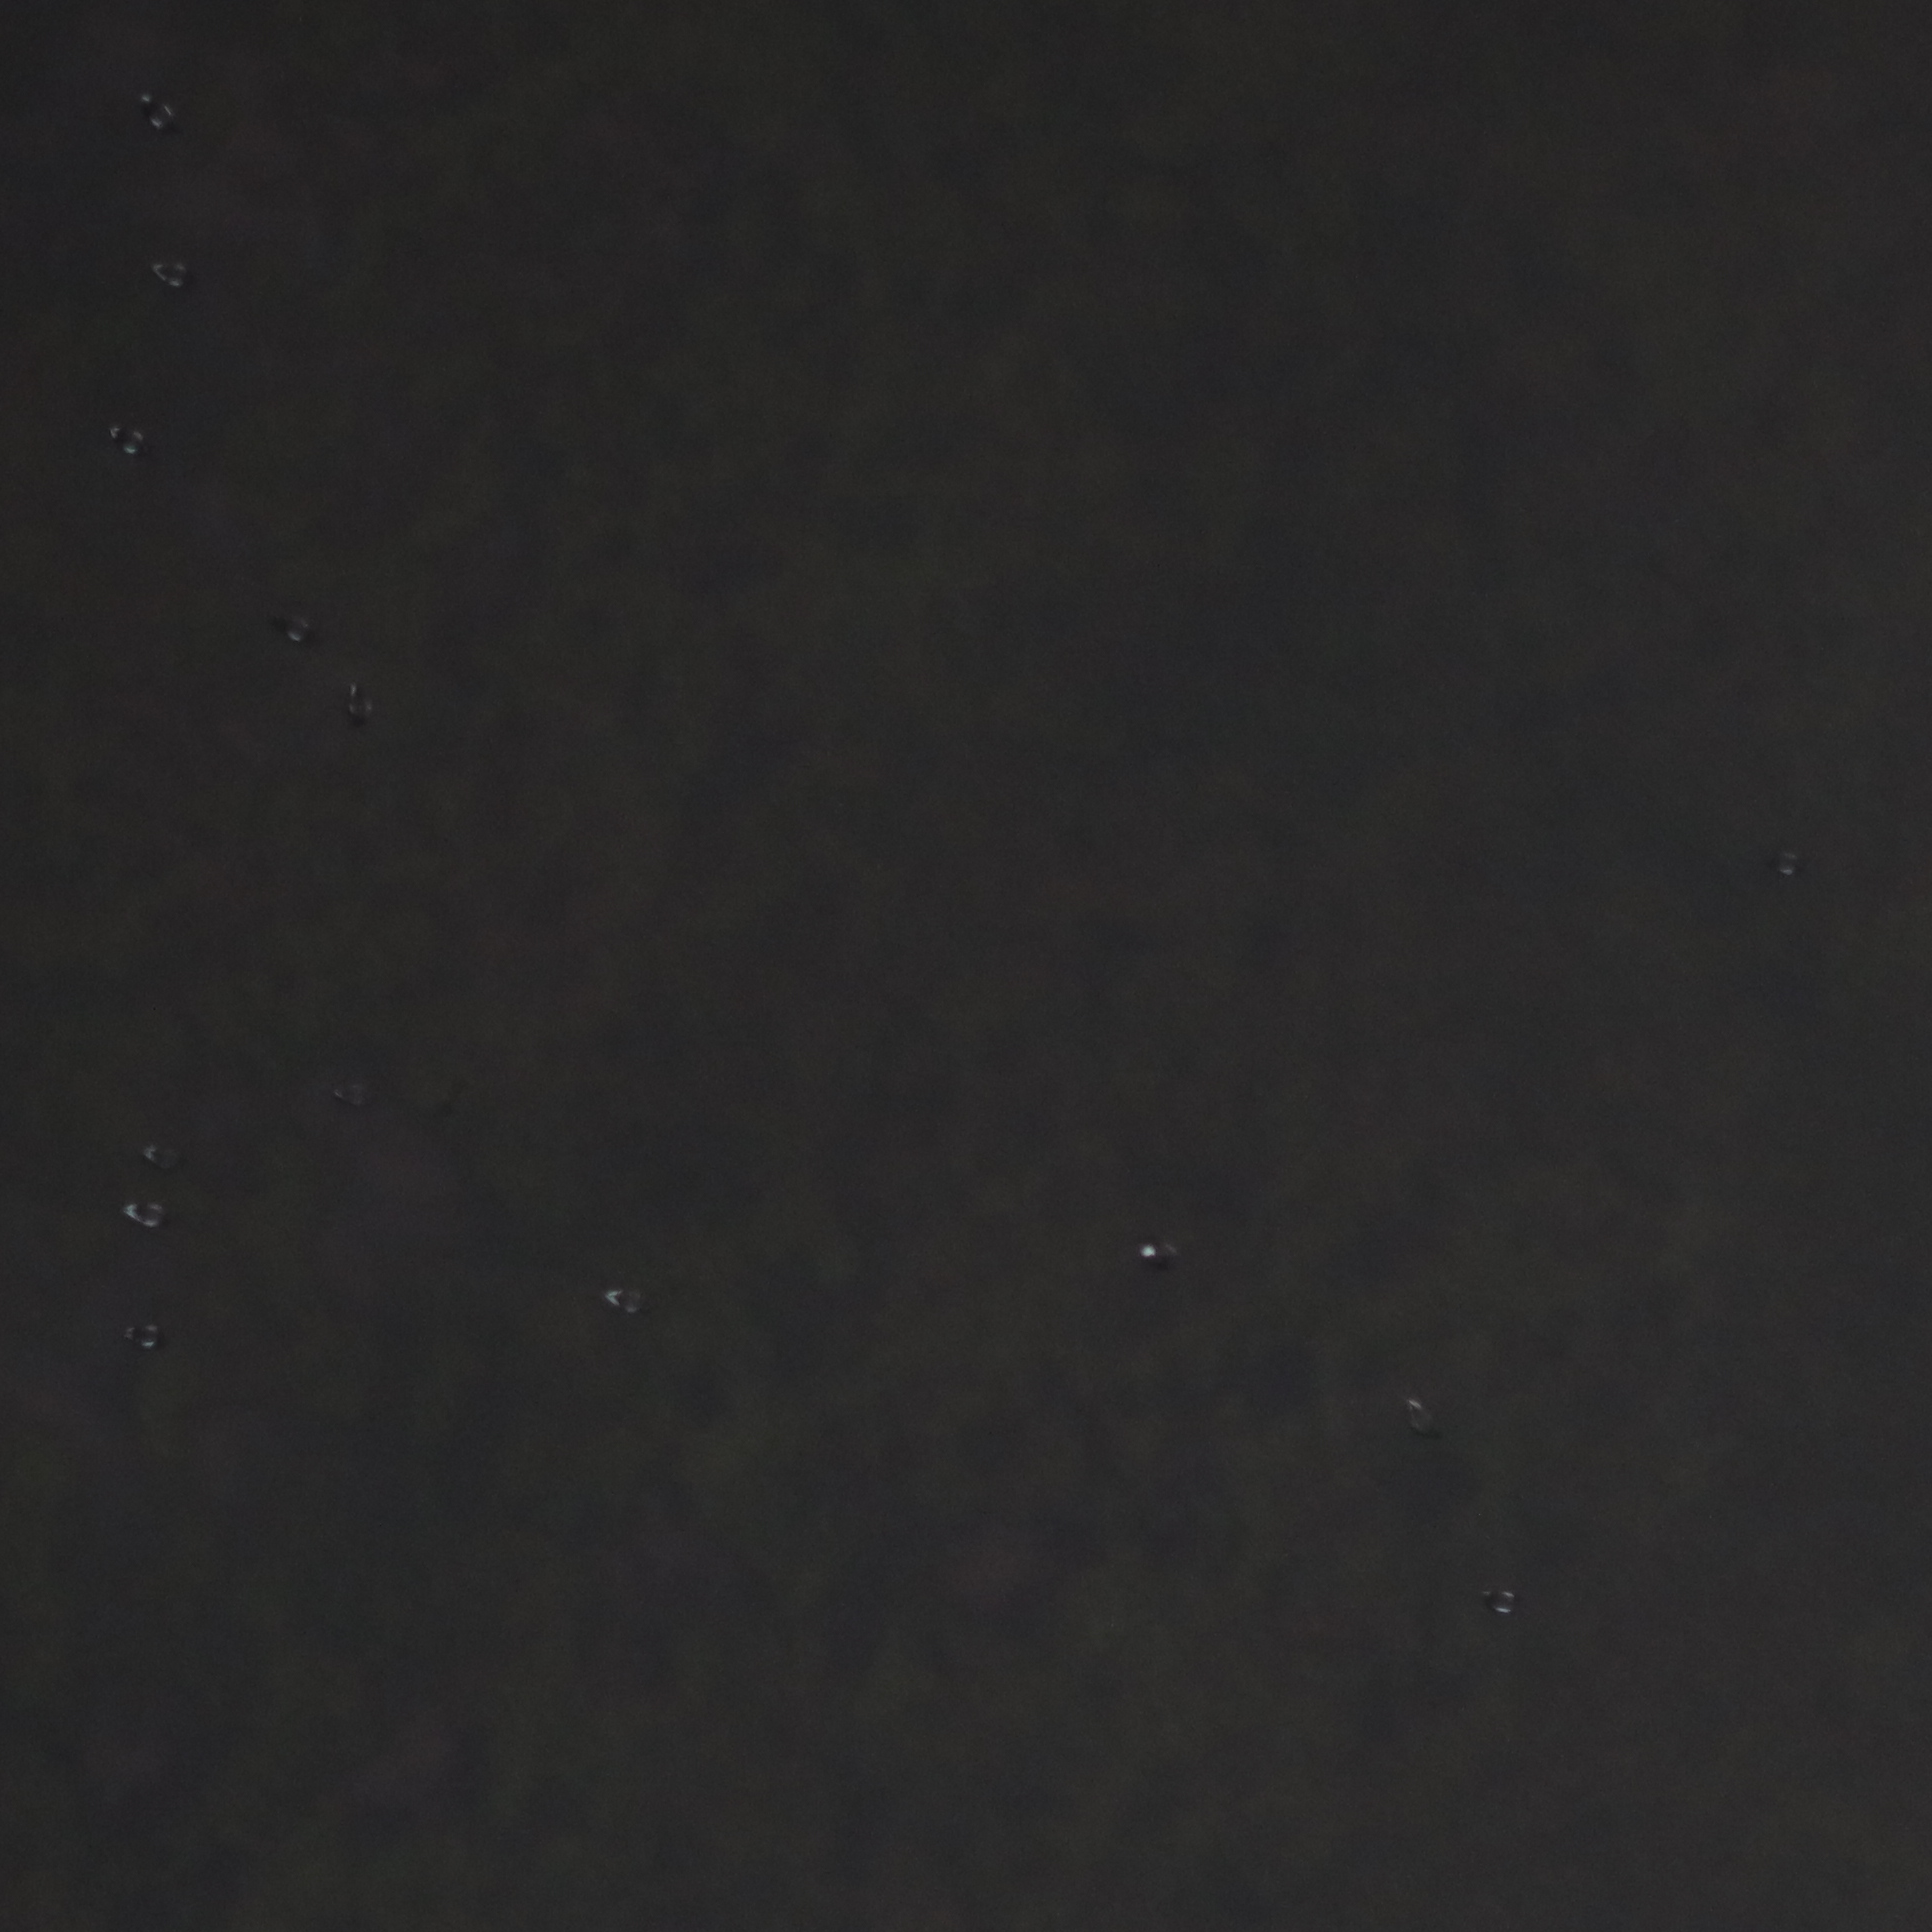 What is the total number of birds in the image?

14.